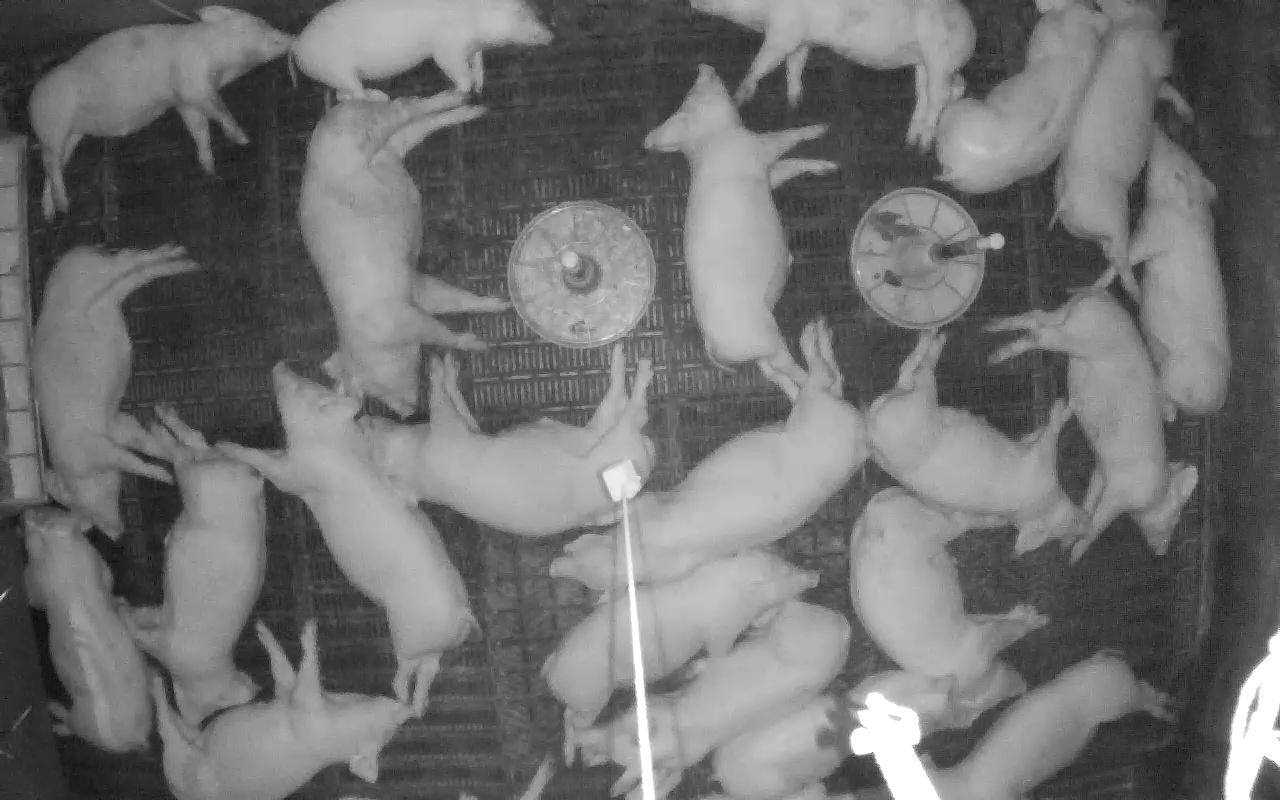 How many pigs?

22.